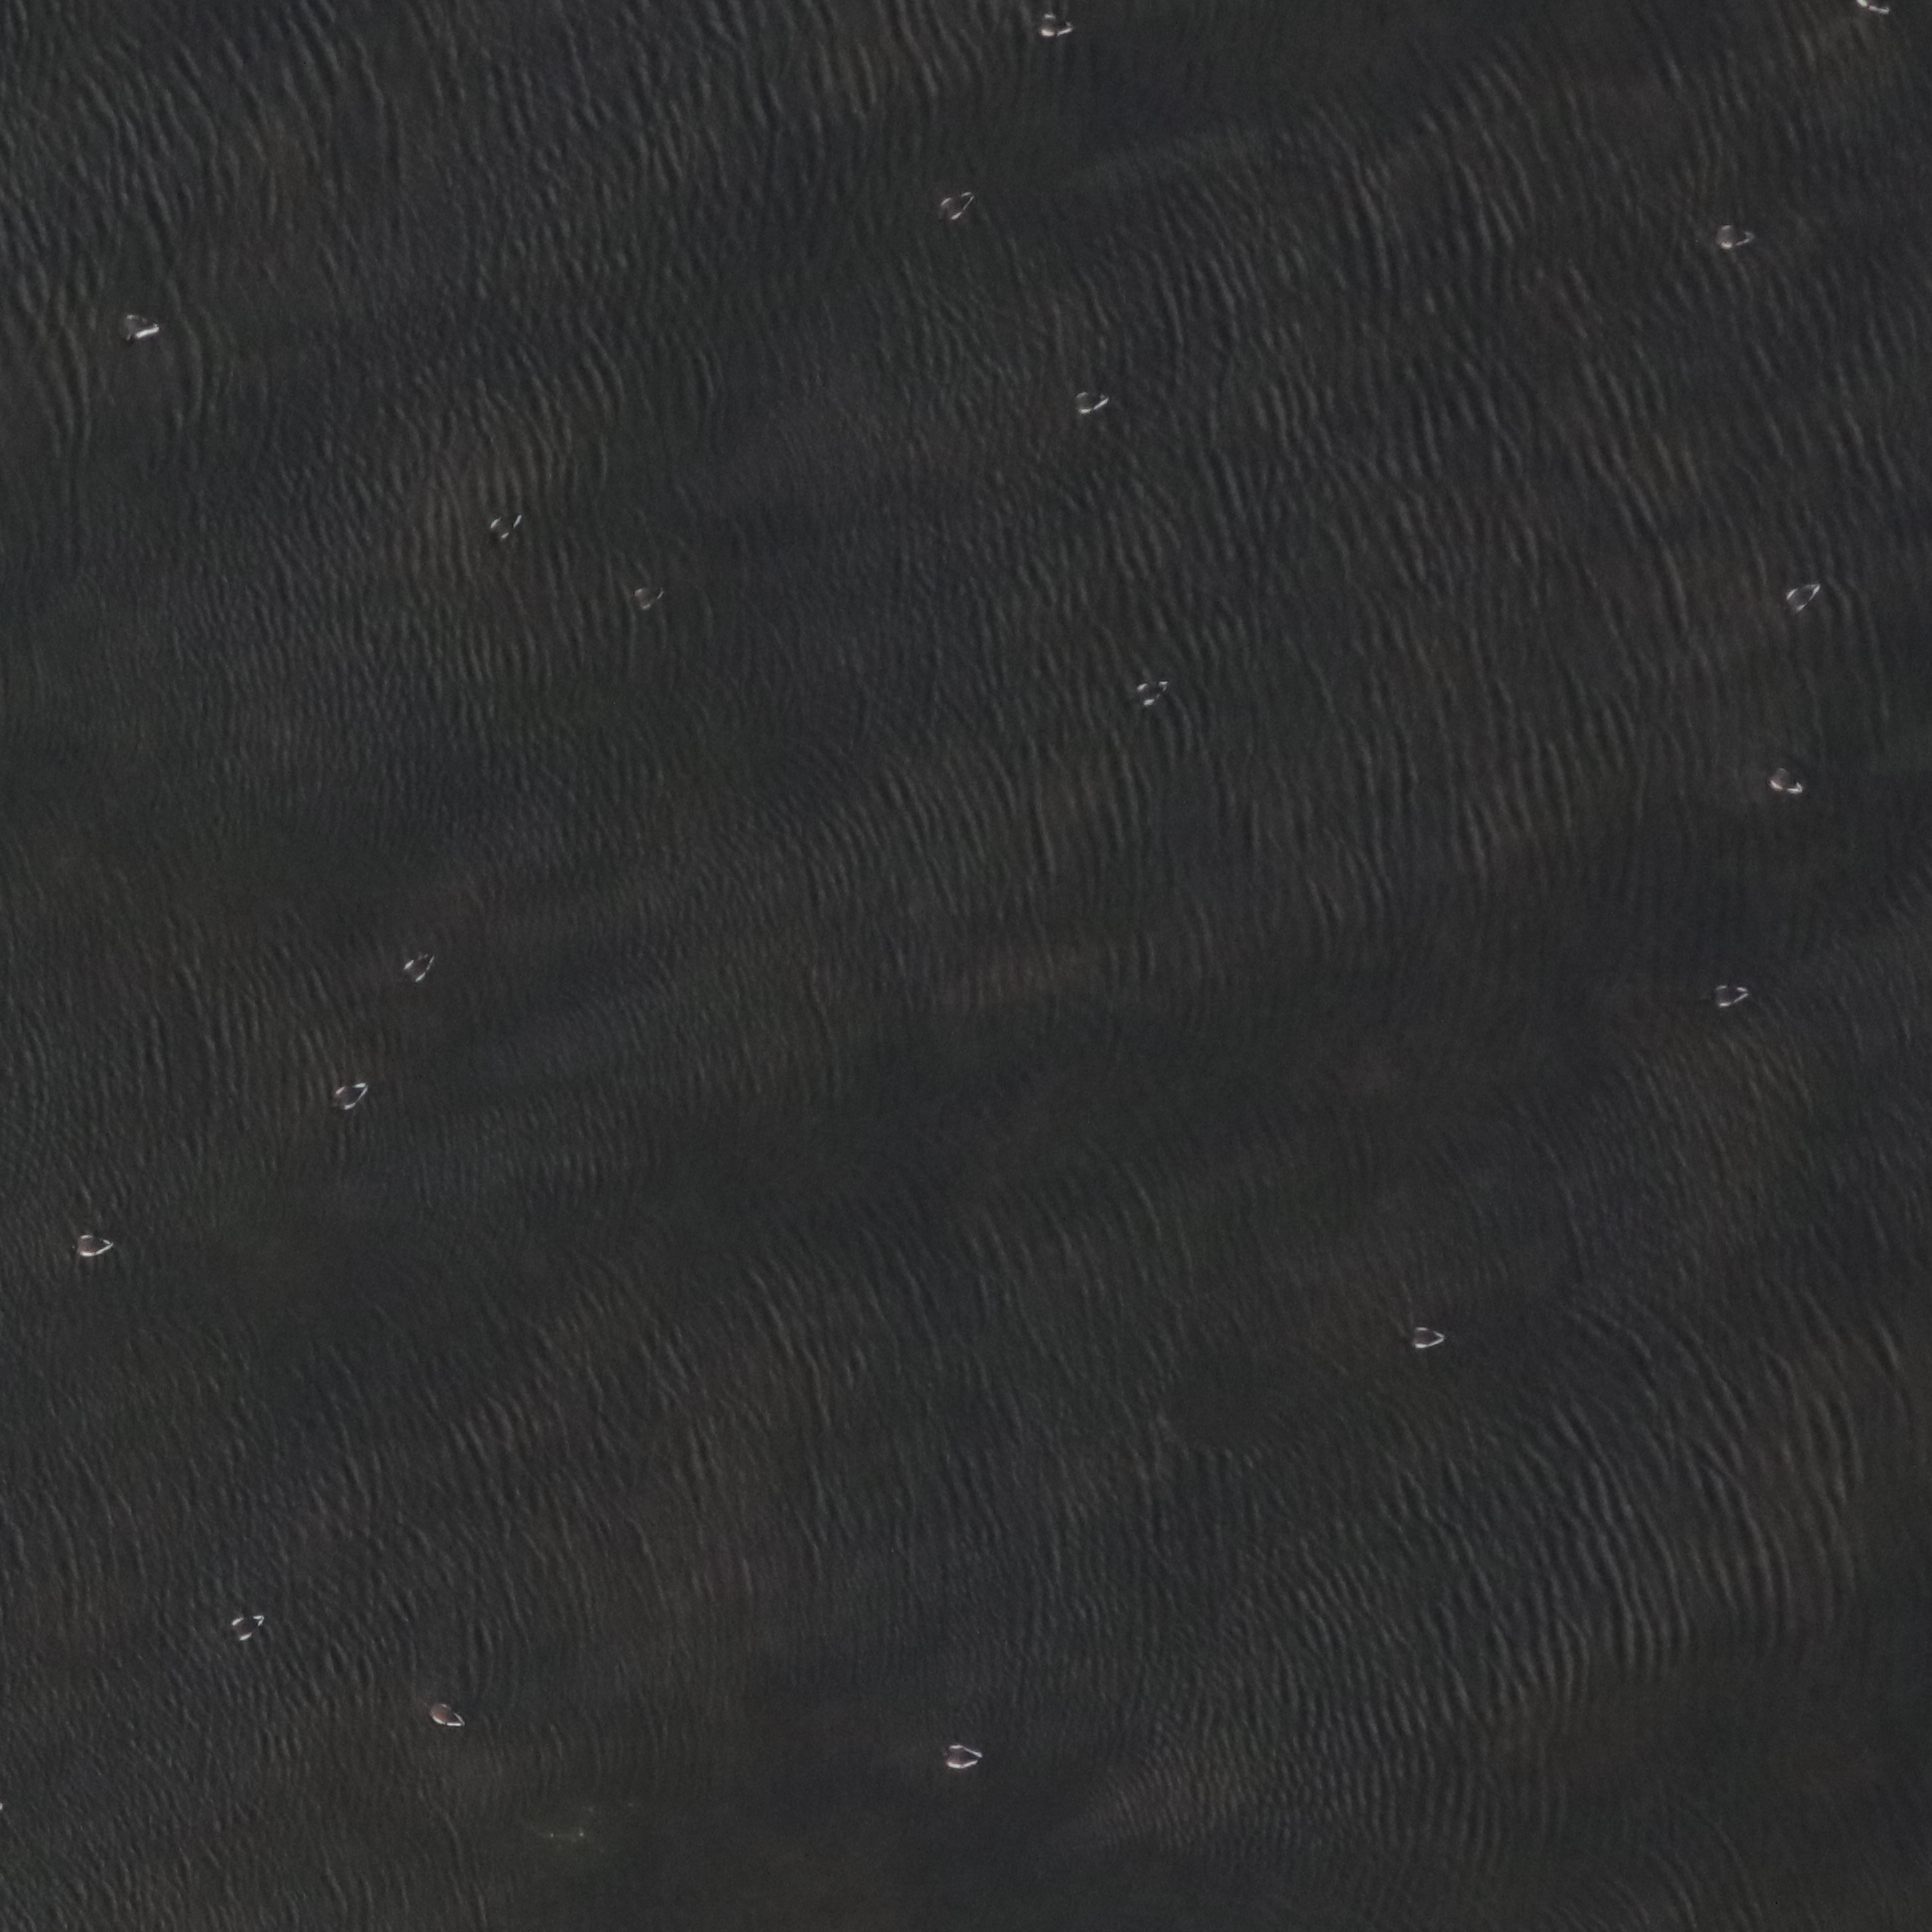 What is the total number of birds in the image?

18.